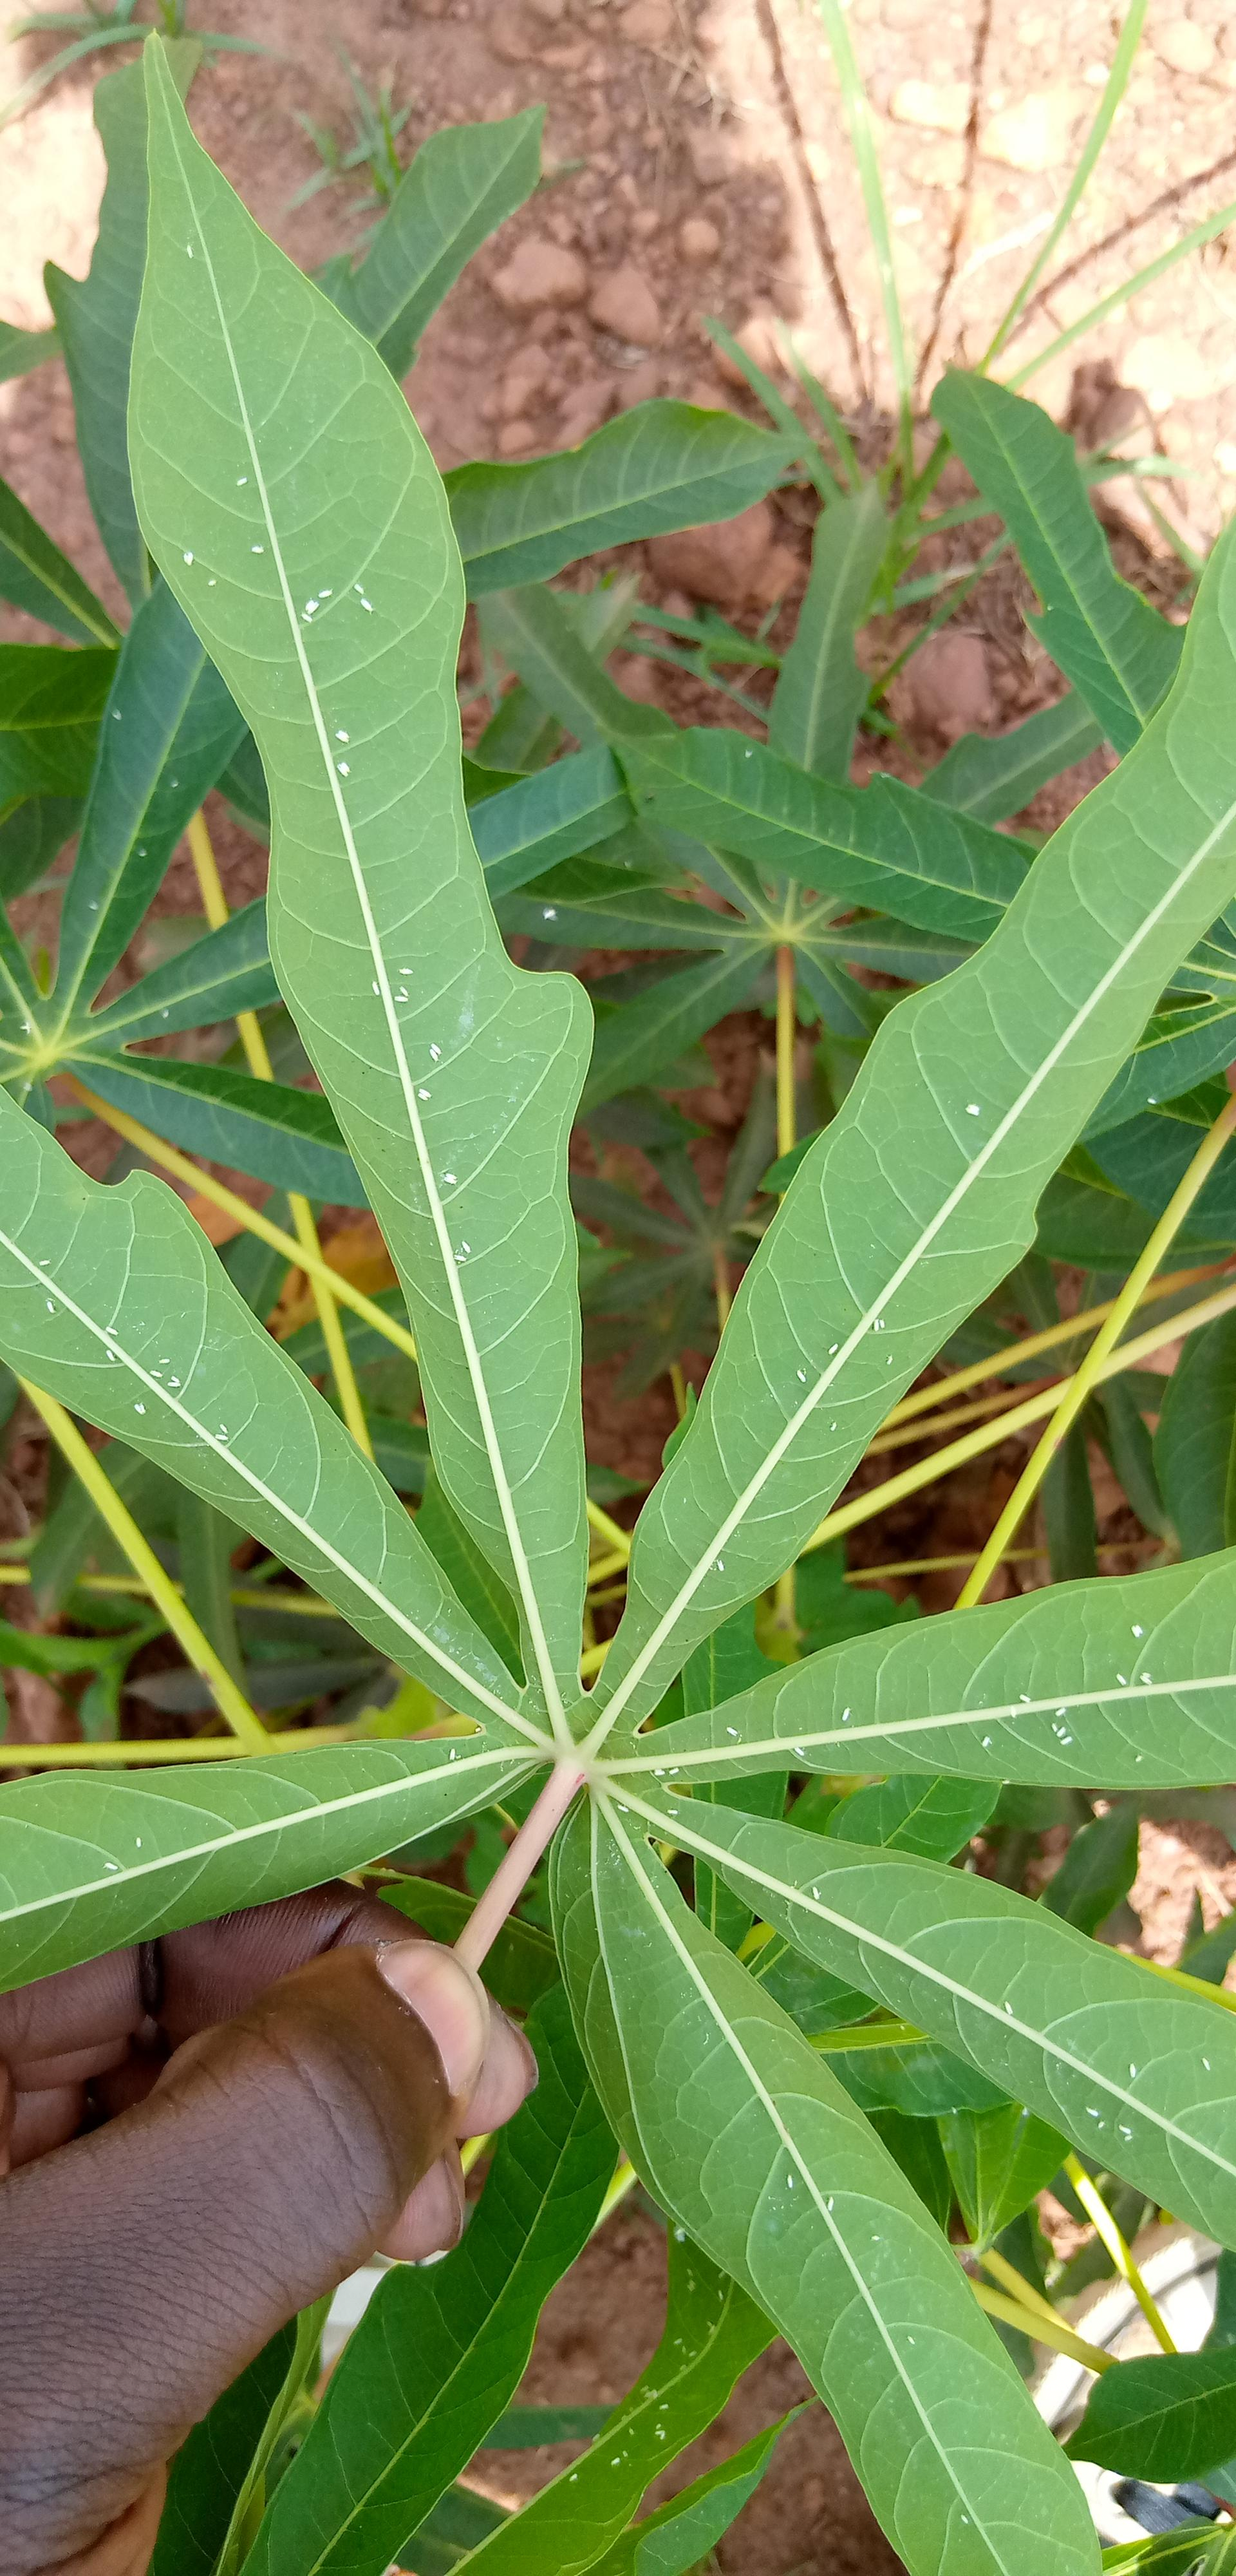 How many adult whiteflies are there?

84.